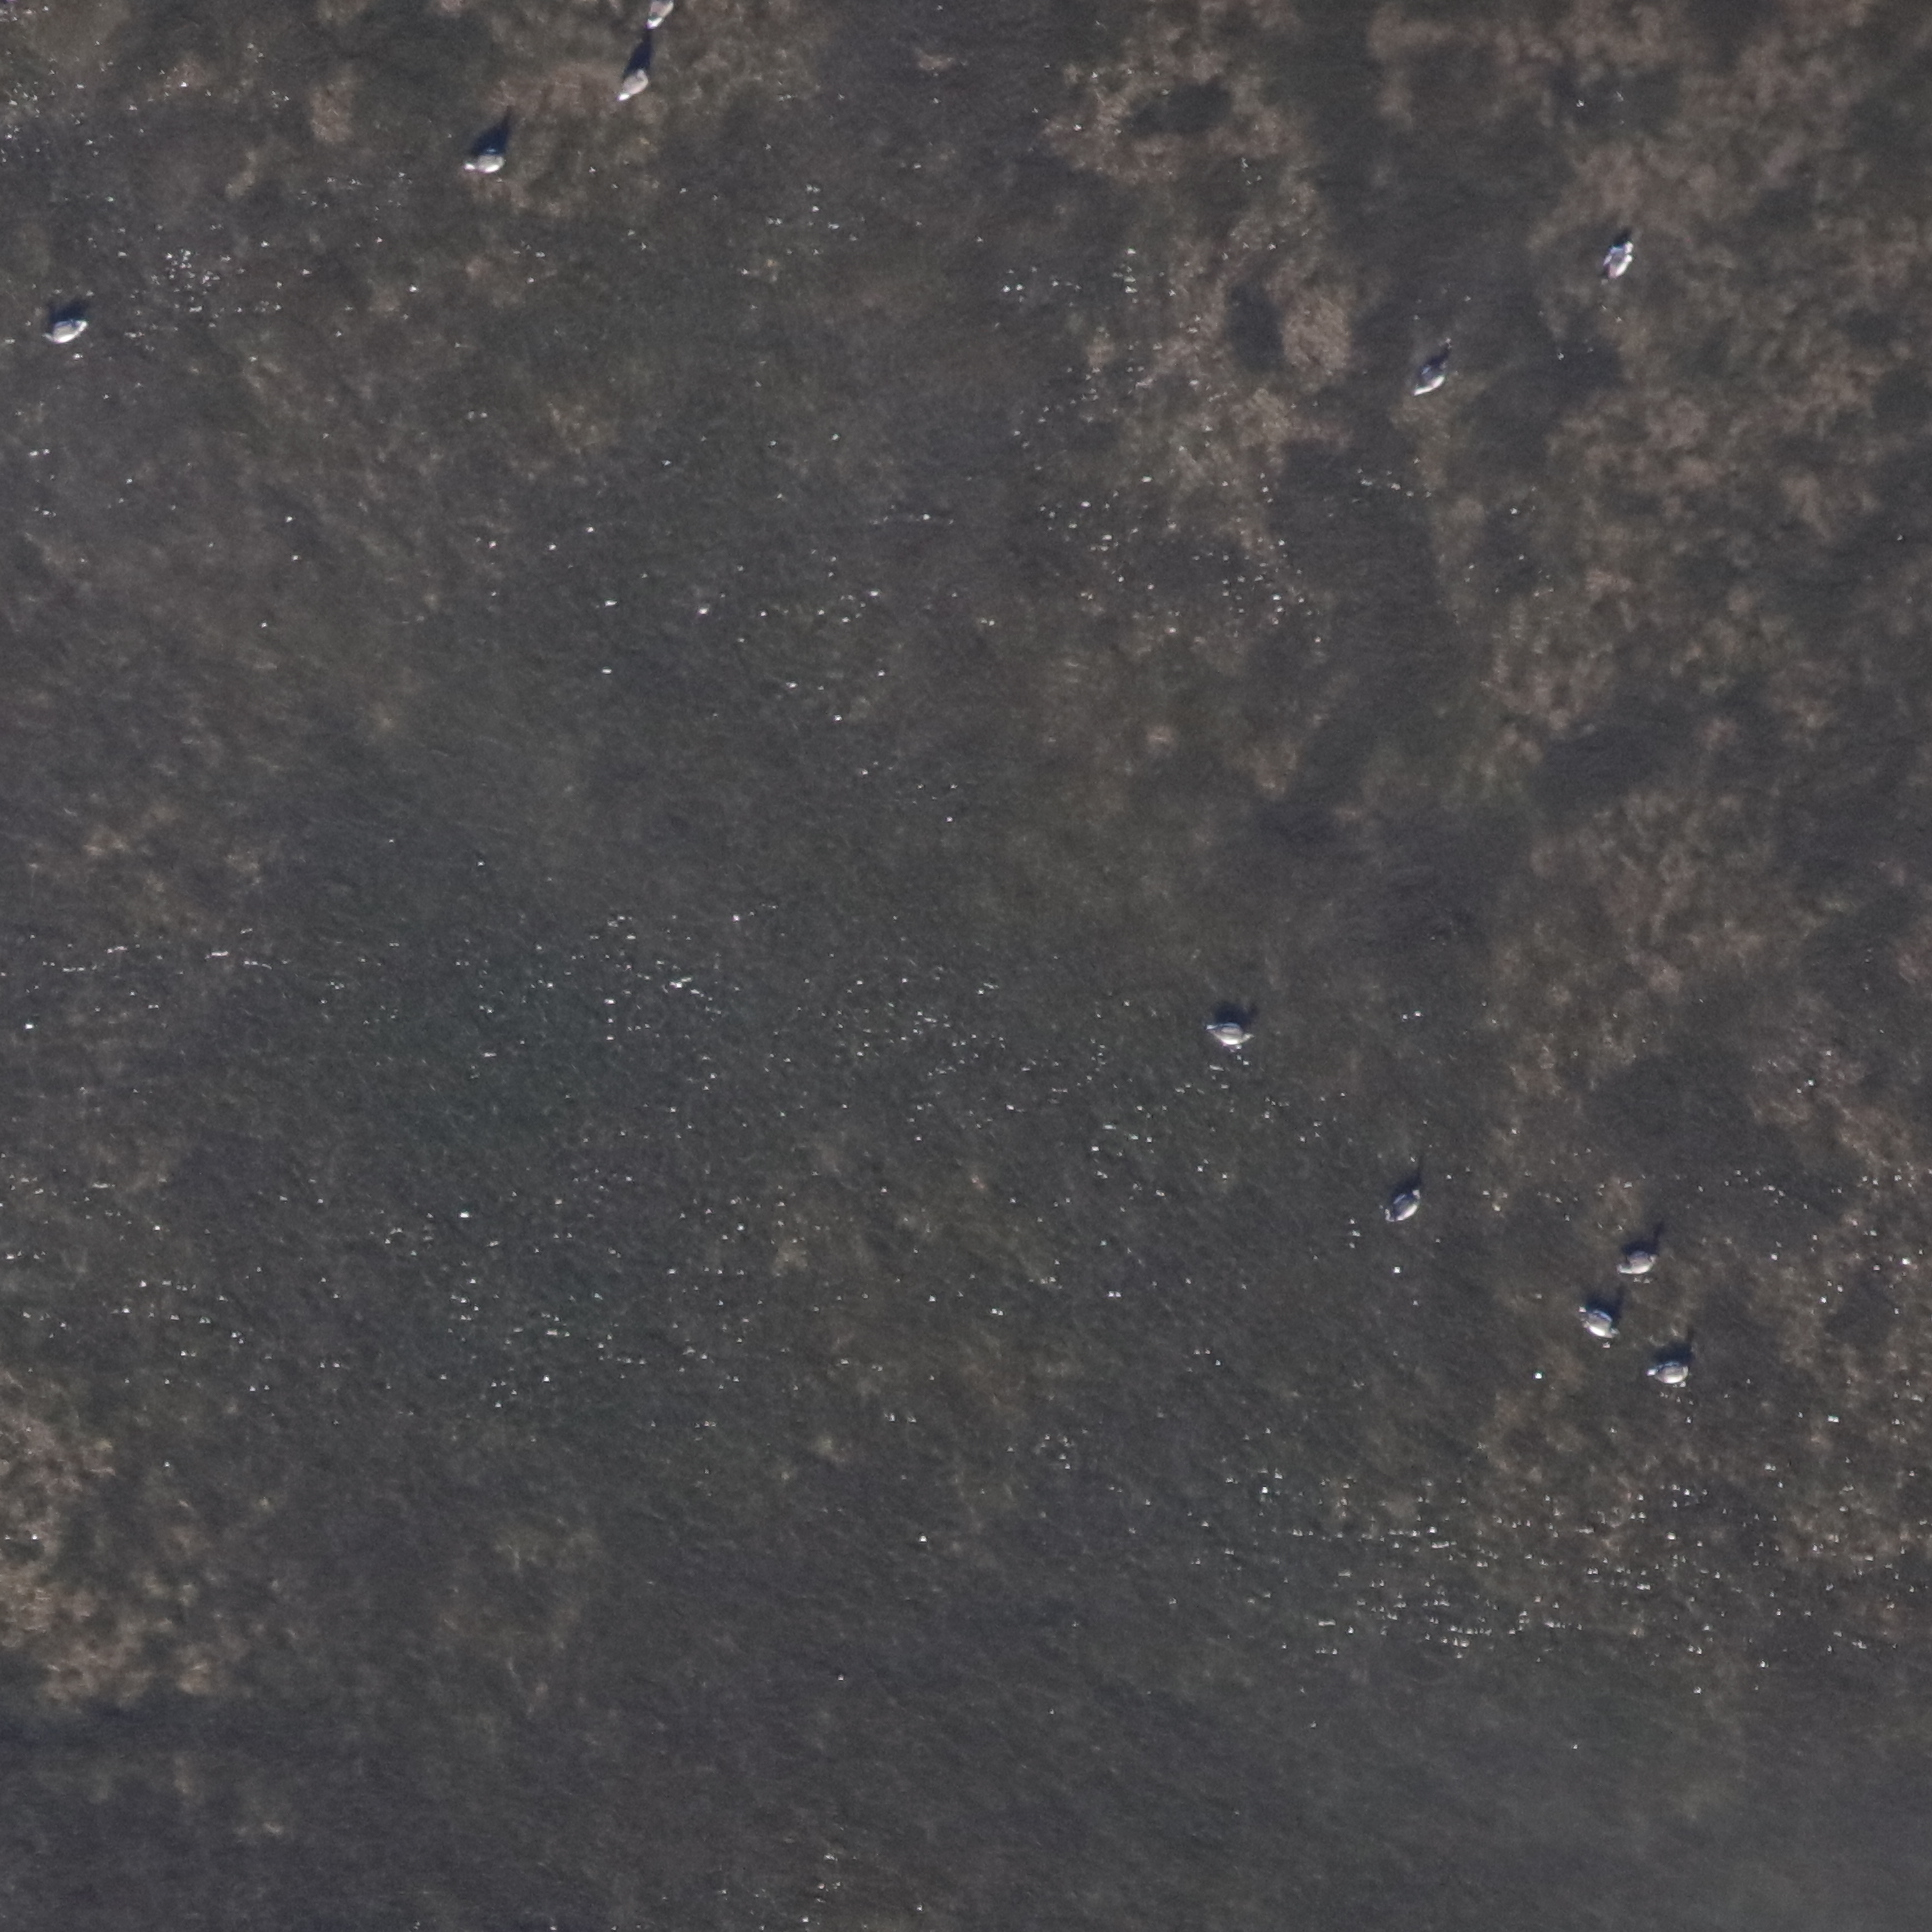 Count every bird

11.